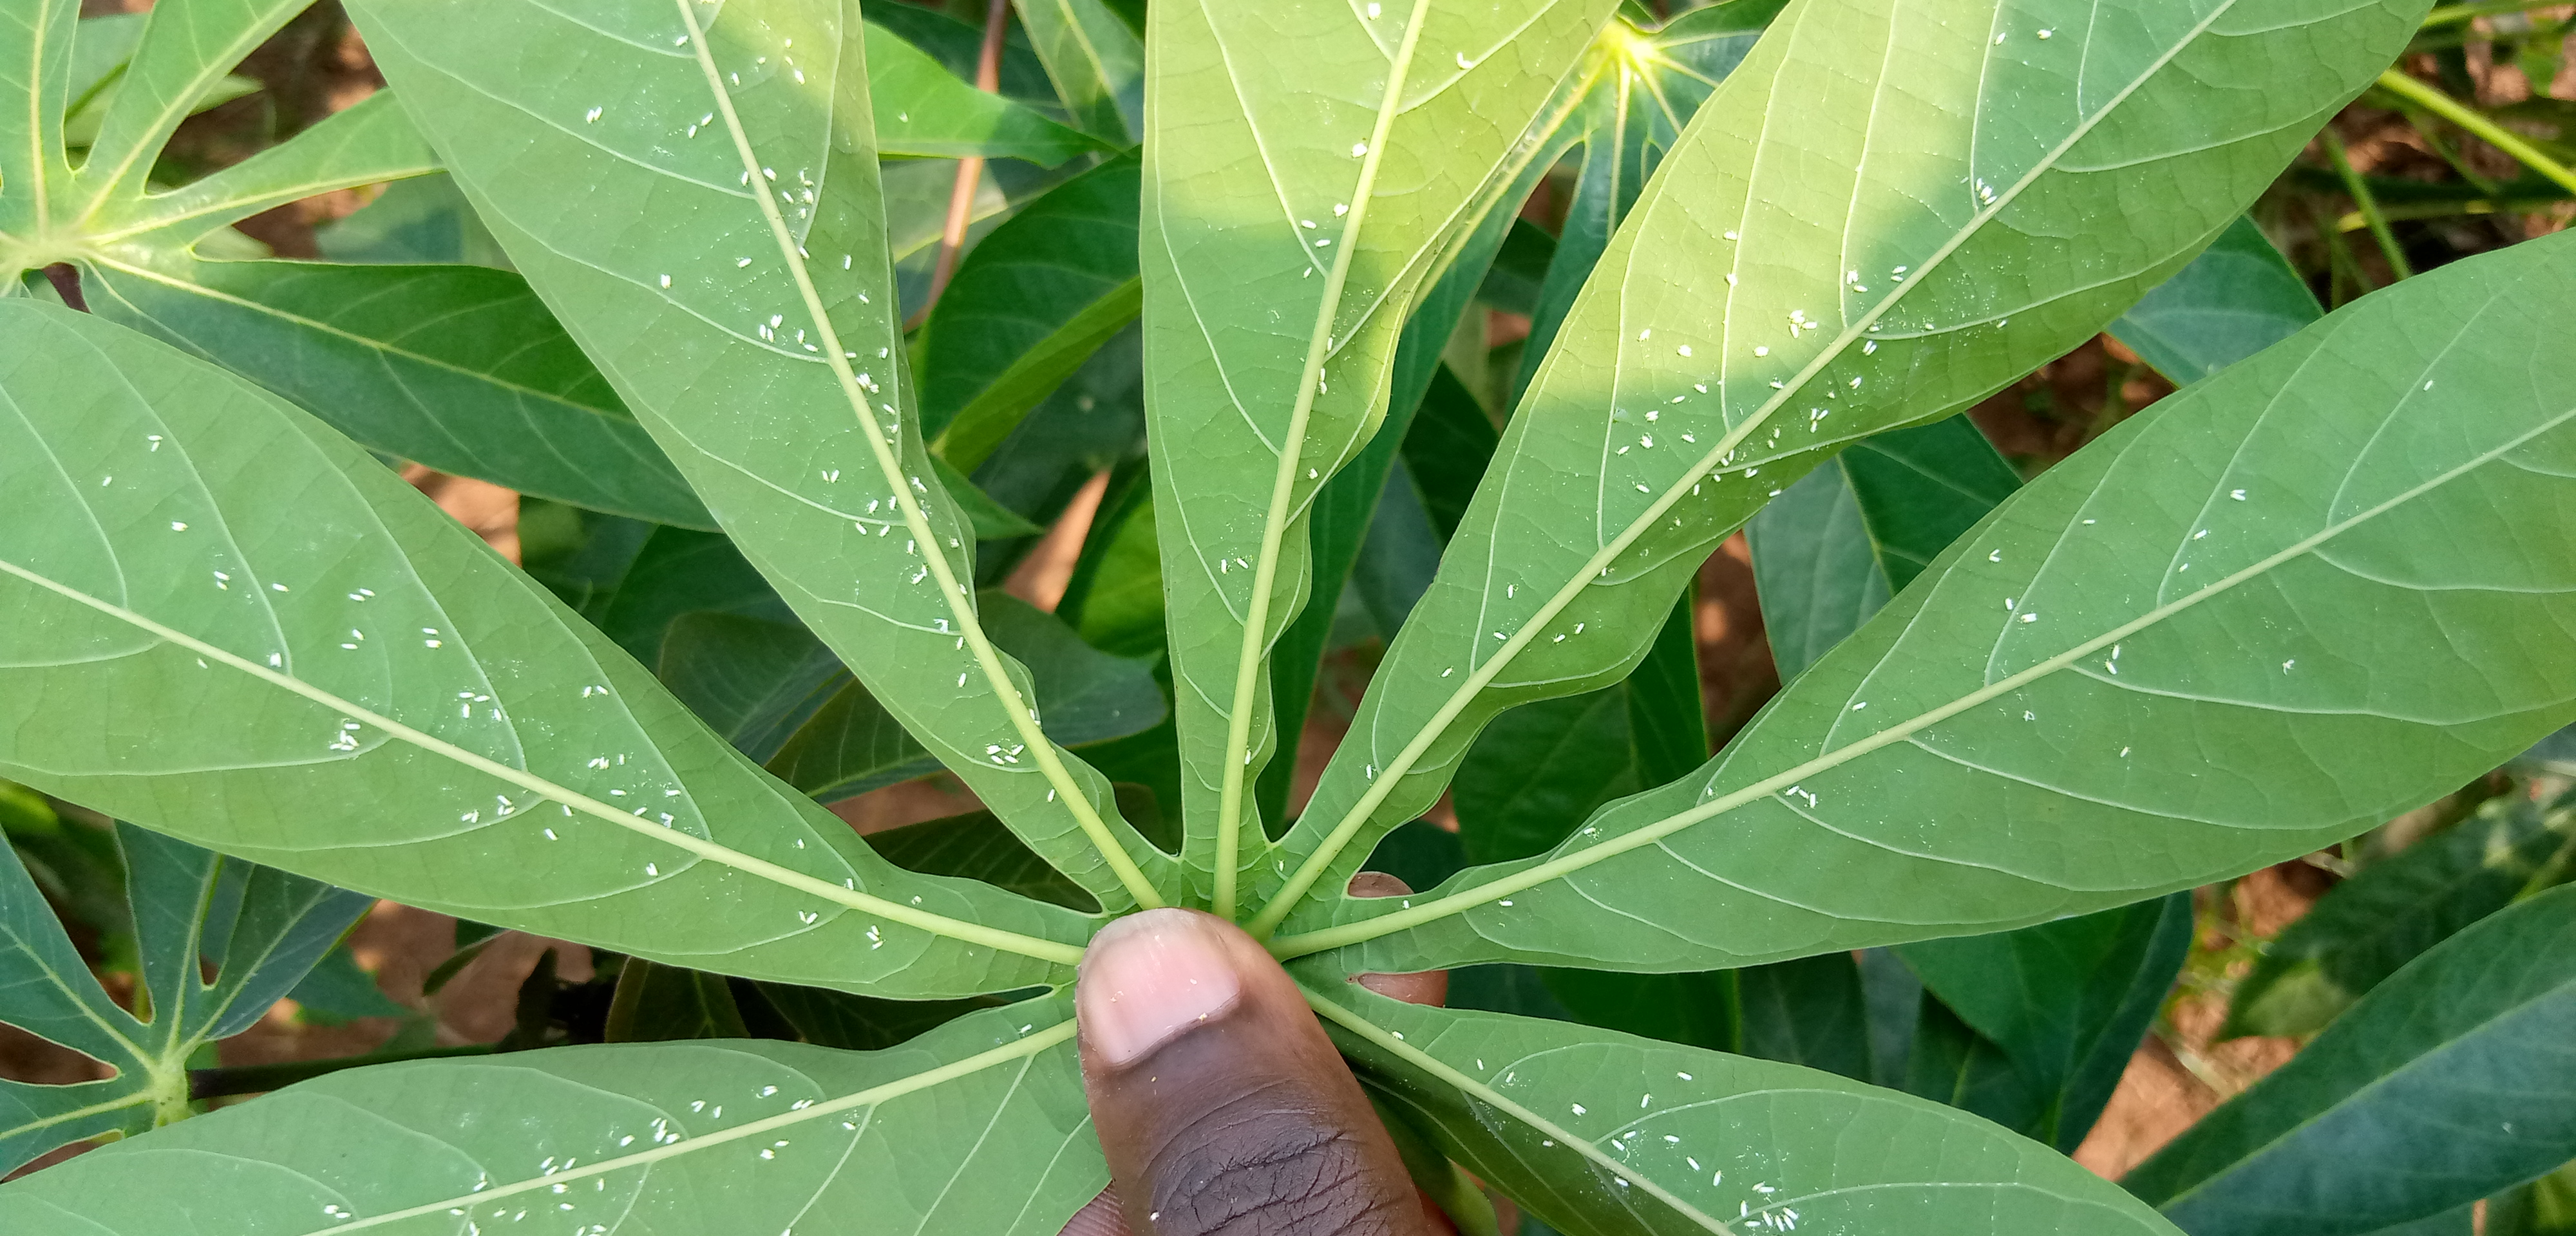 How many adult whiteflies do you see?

229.